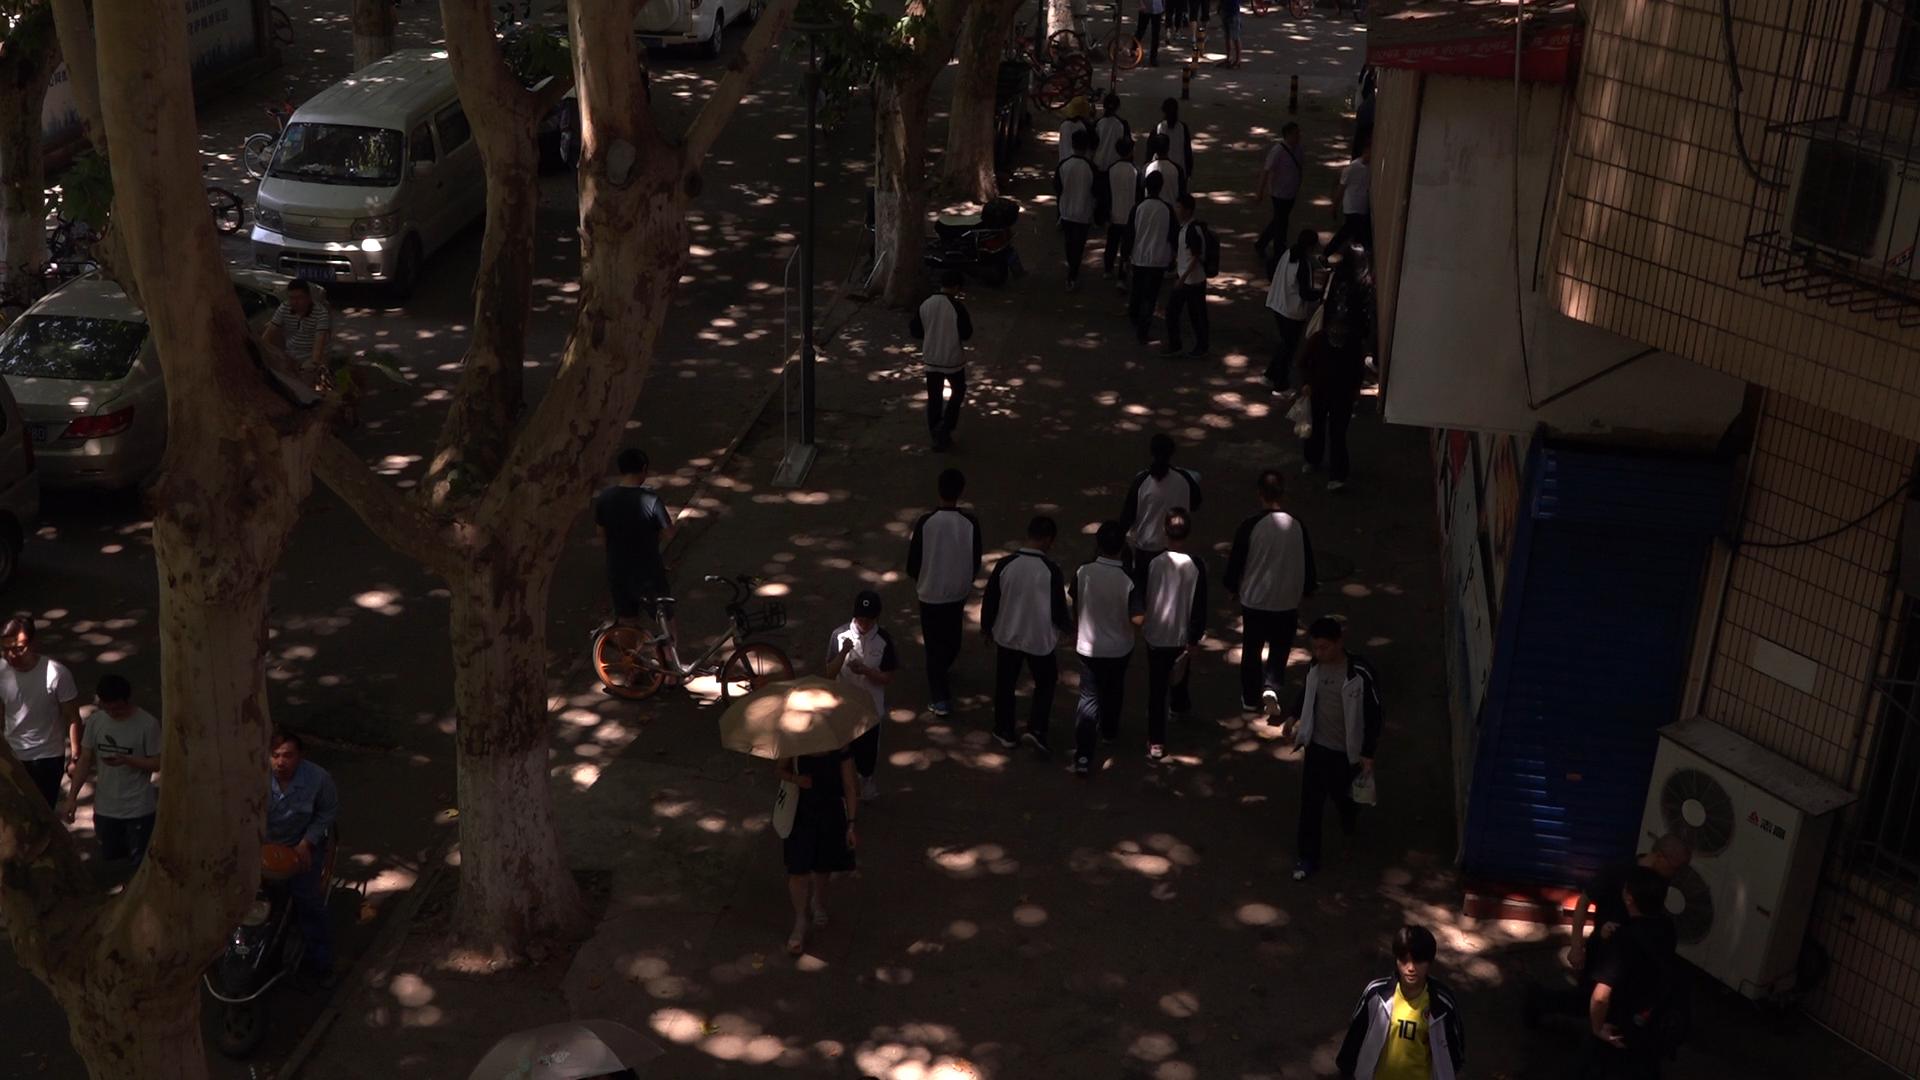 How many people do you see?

32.